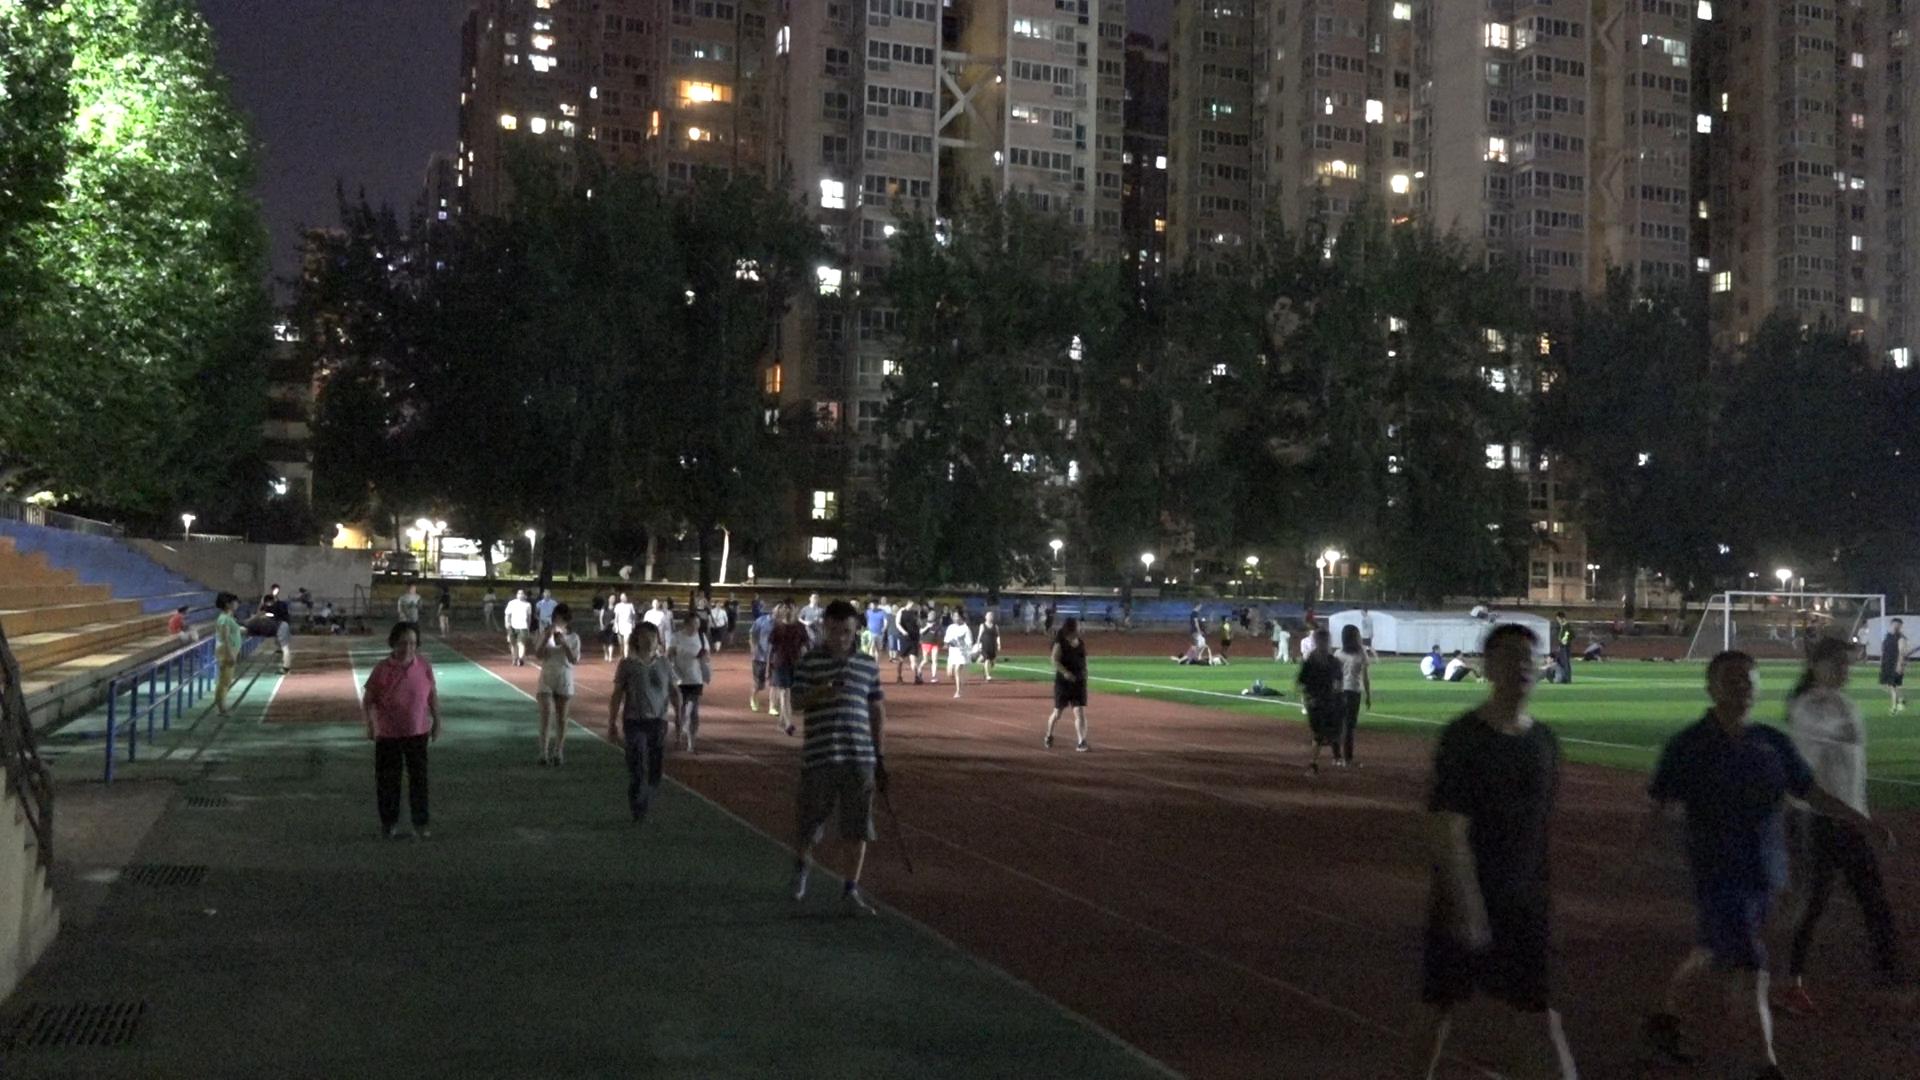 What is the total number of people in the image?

90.